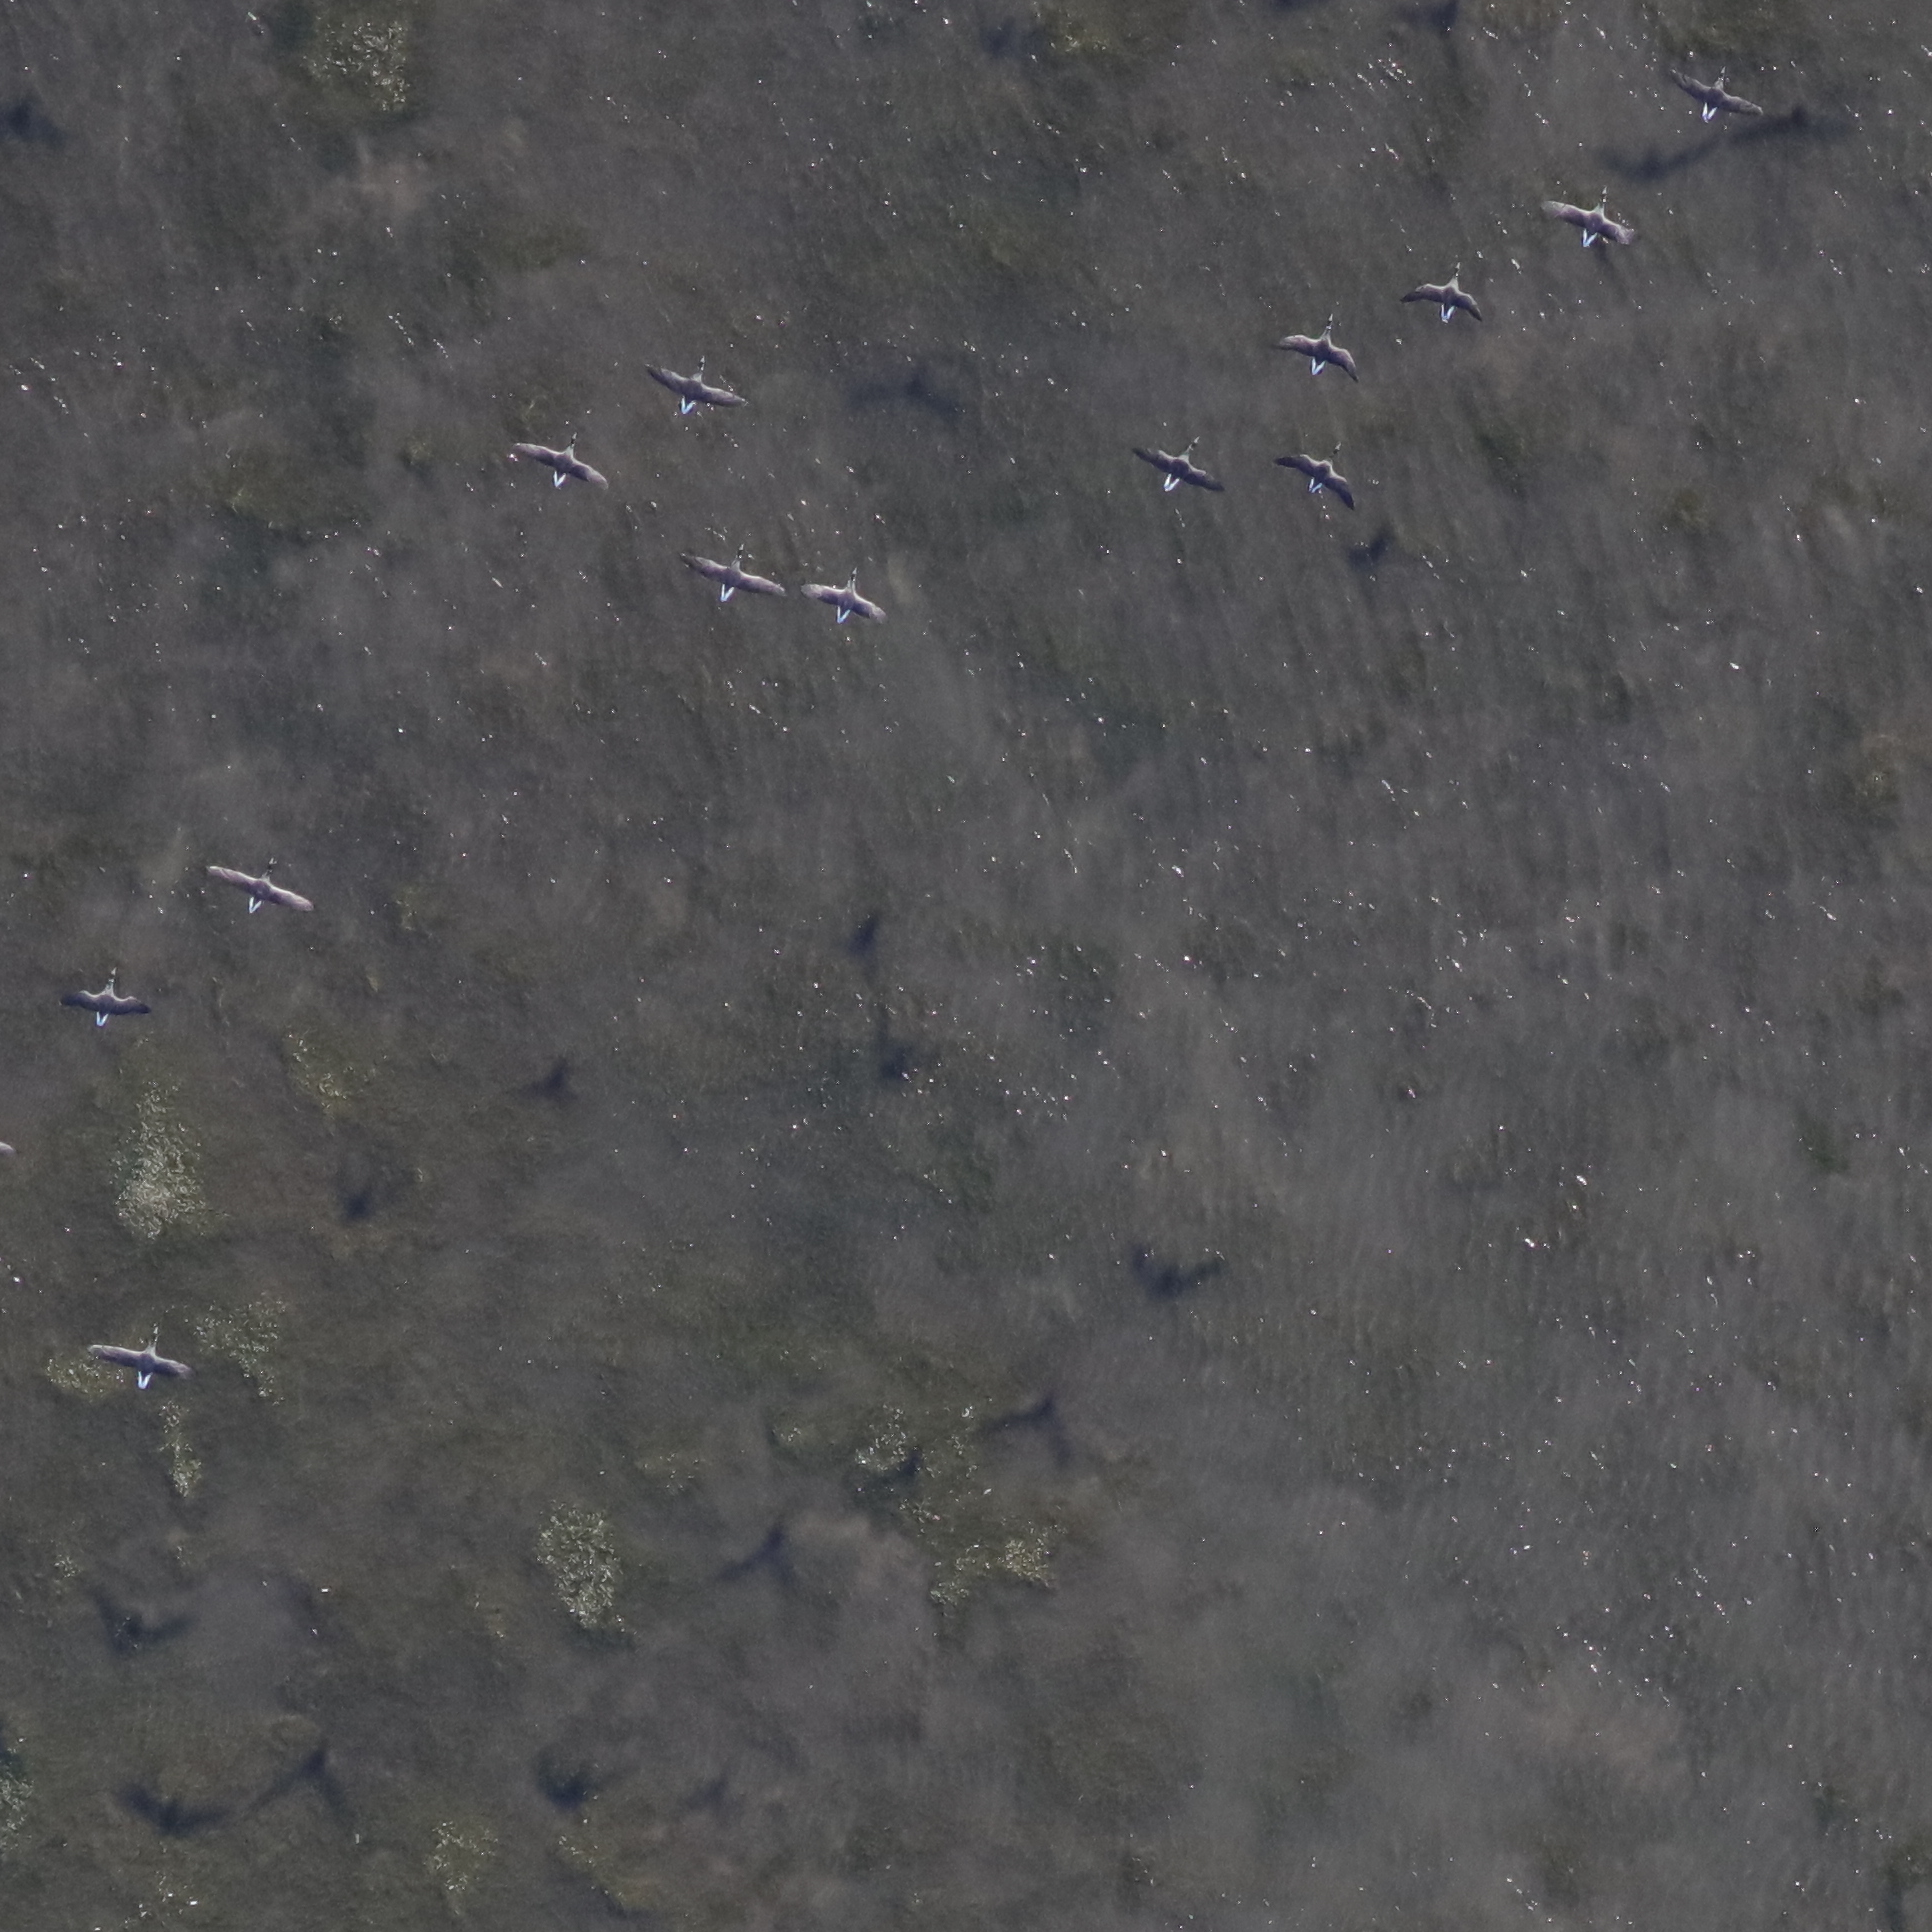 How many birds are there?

13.